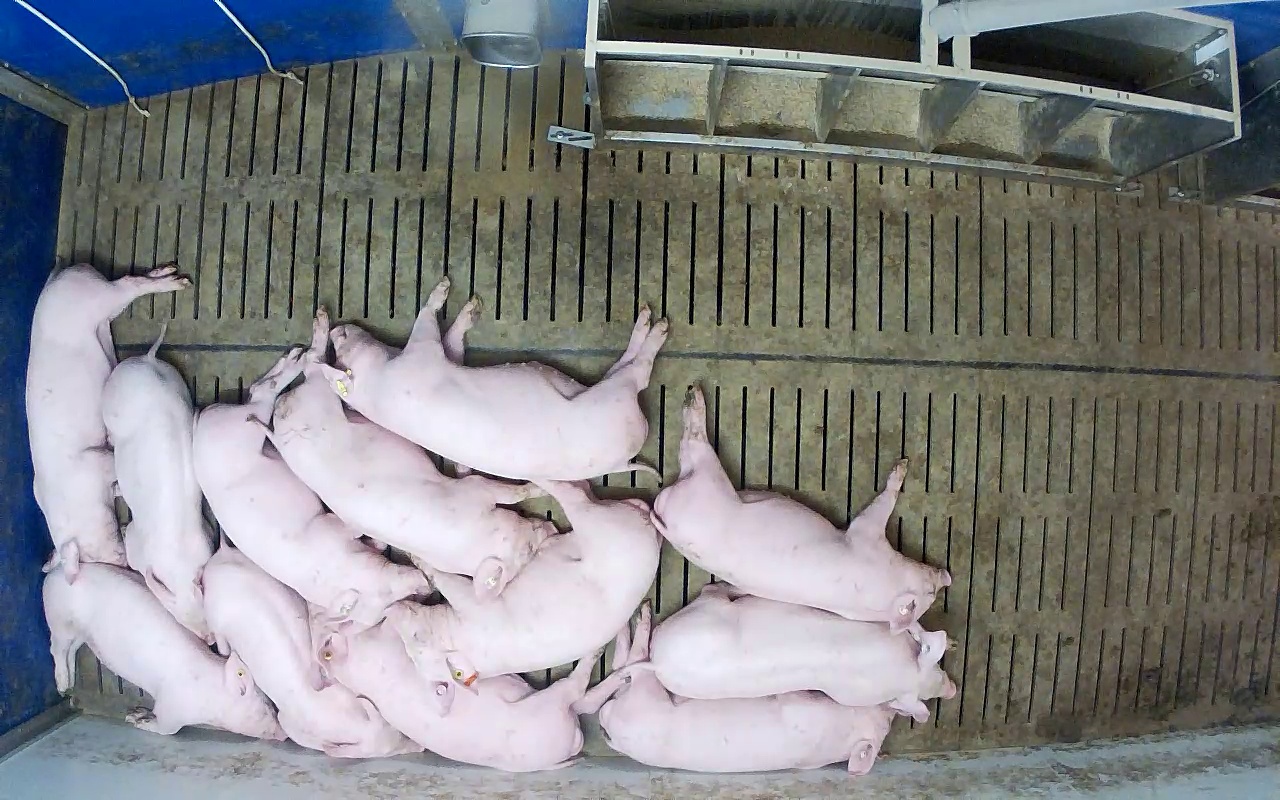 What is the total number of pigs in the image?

12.